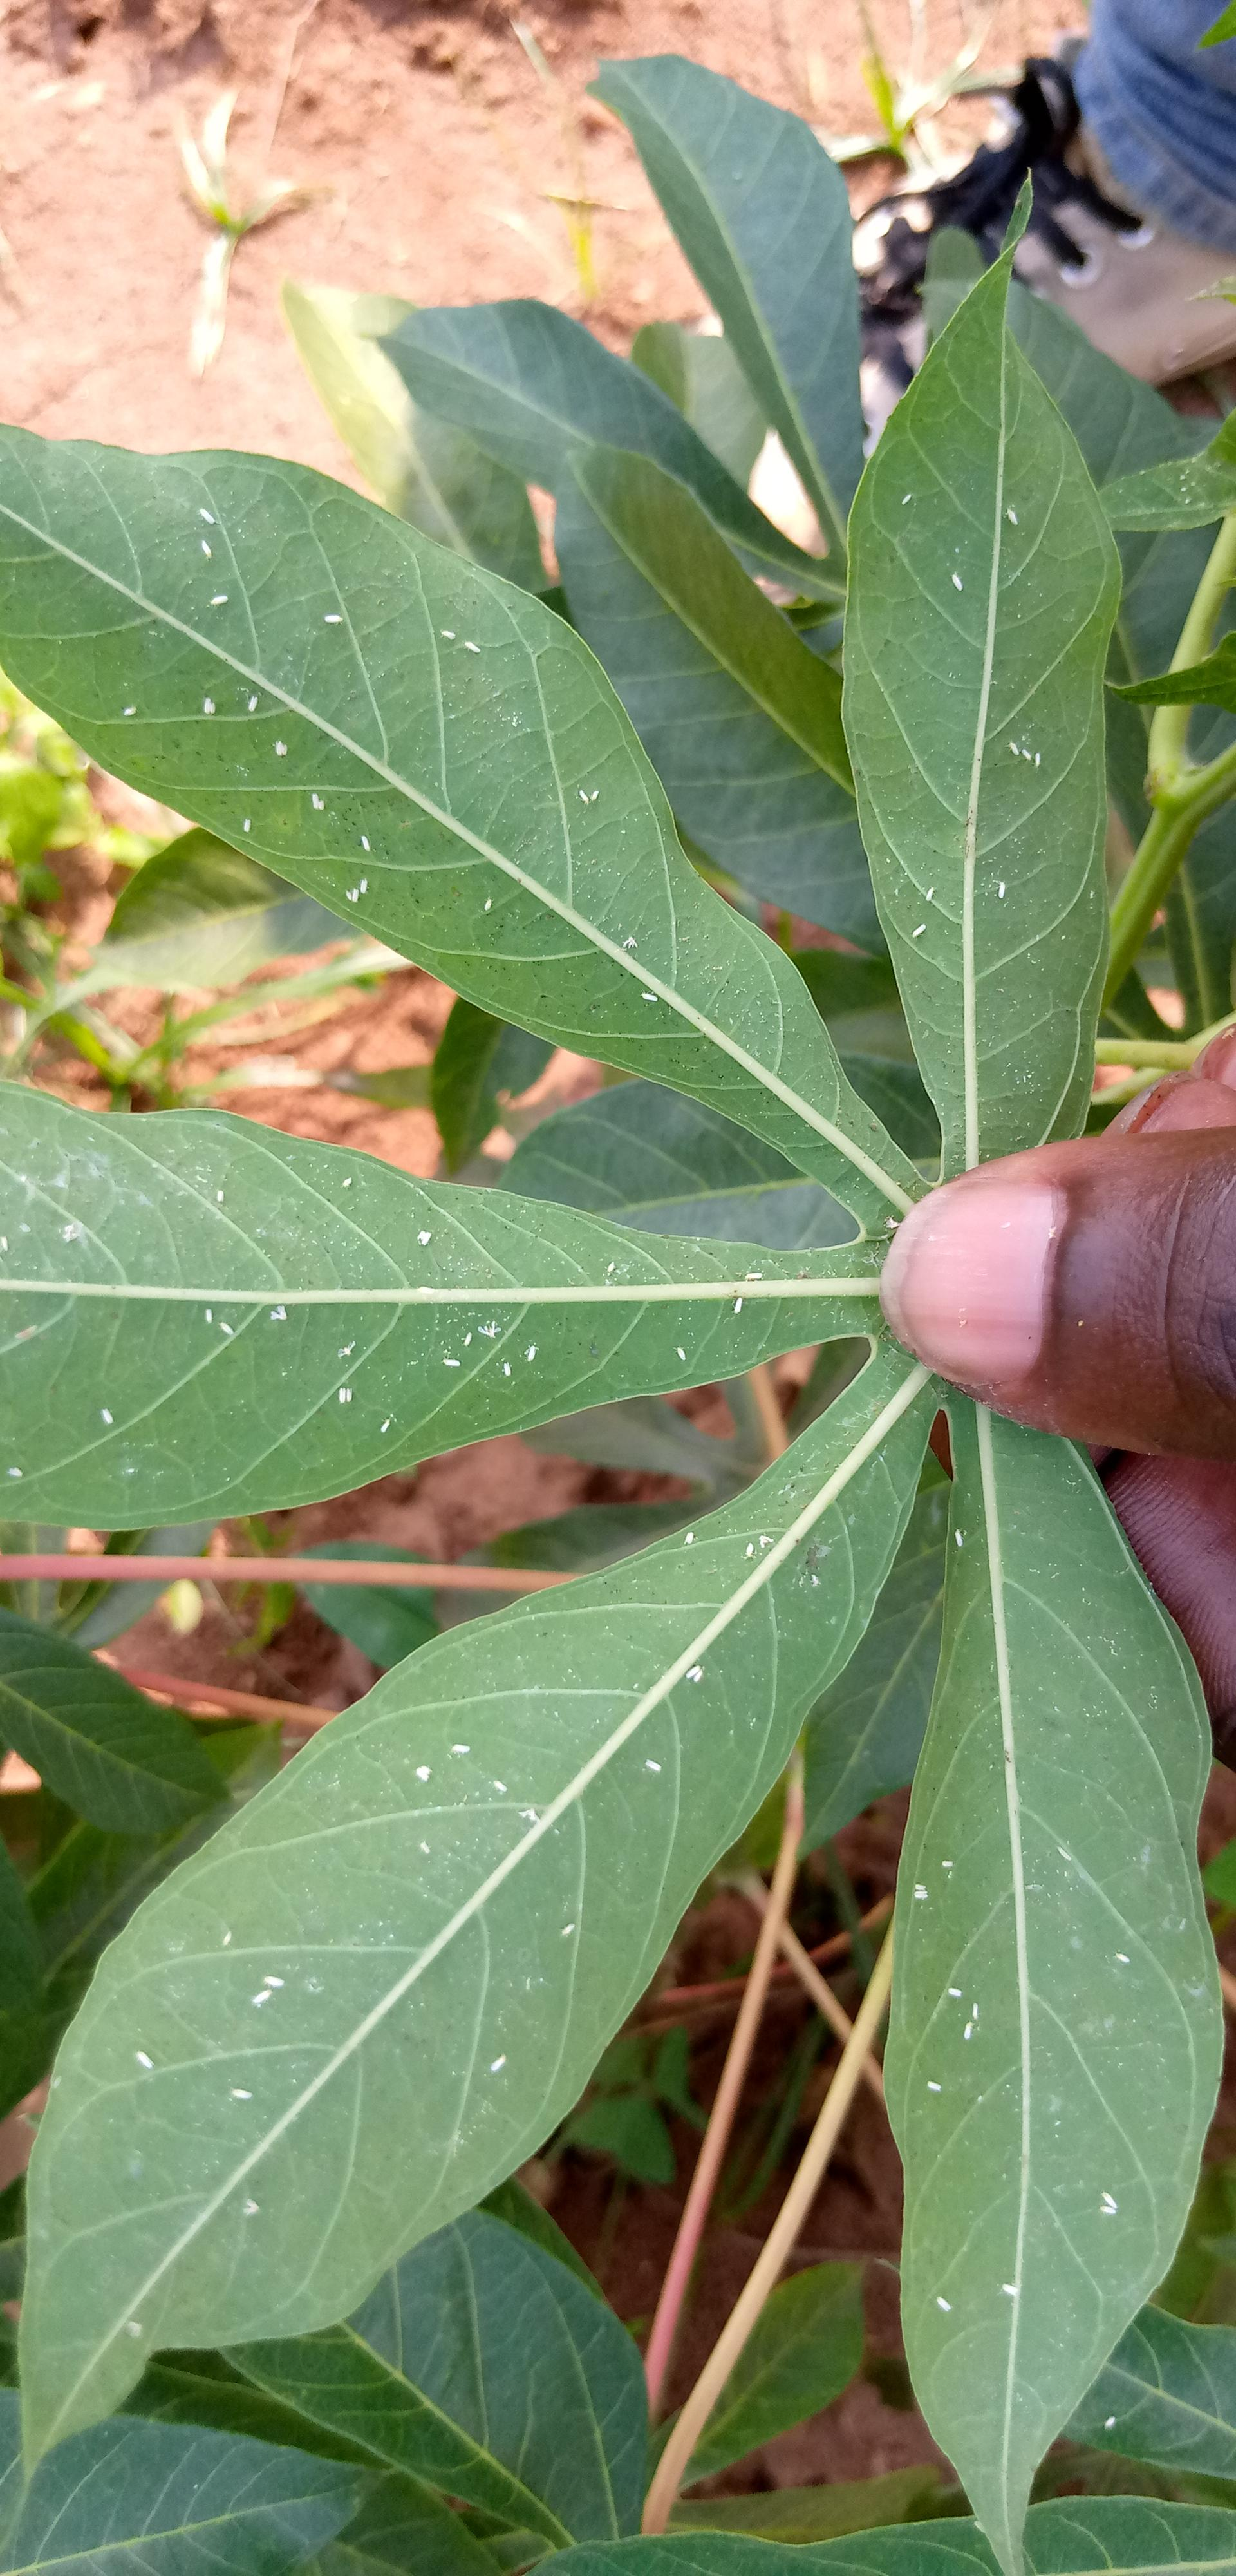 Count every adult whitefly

87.